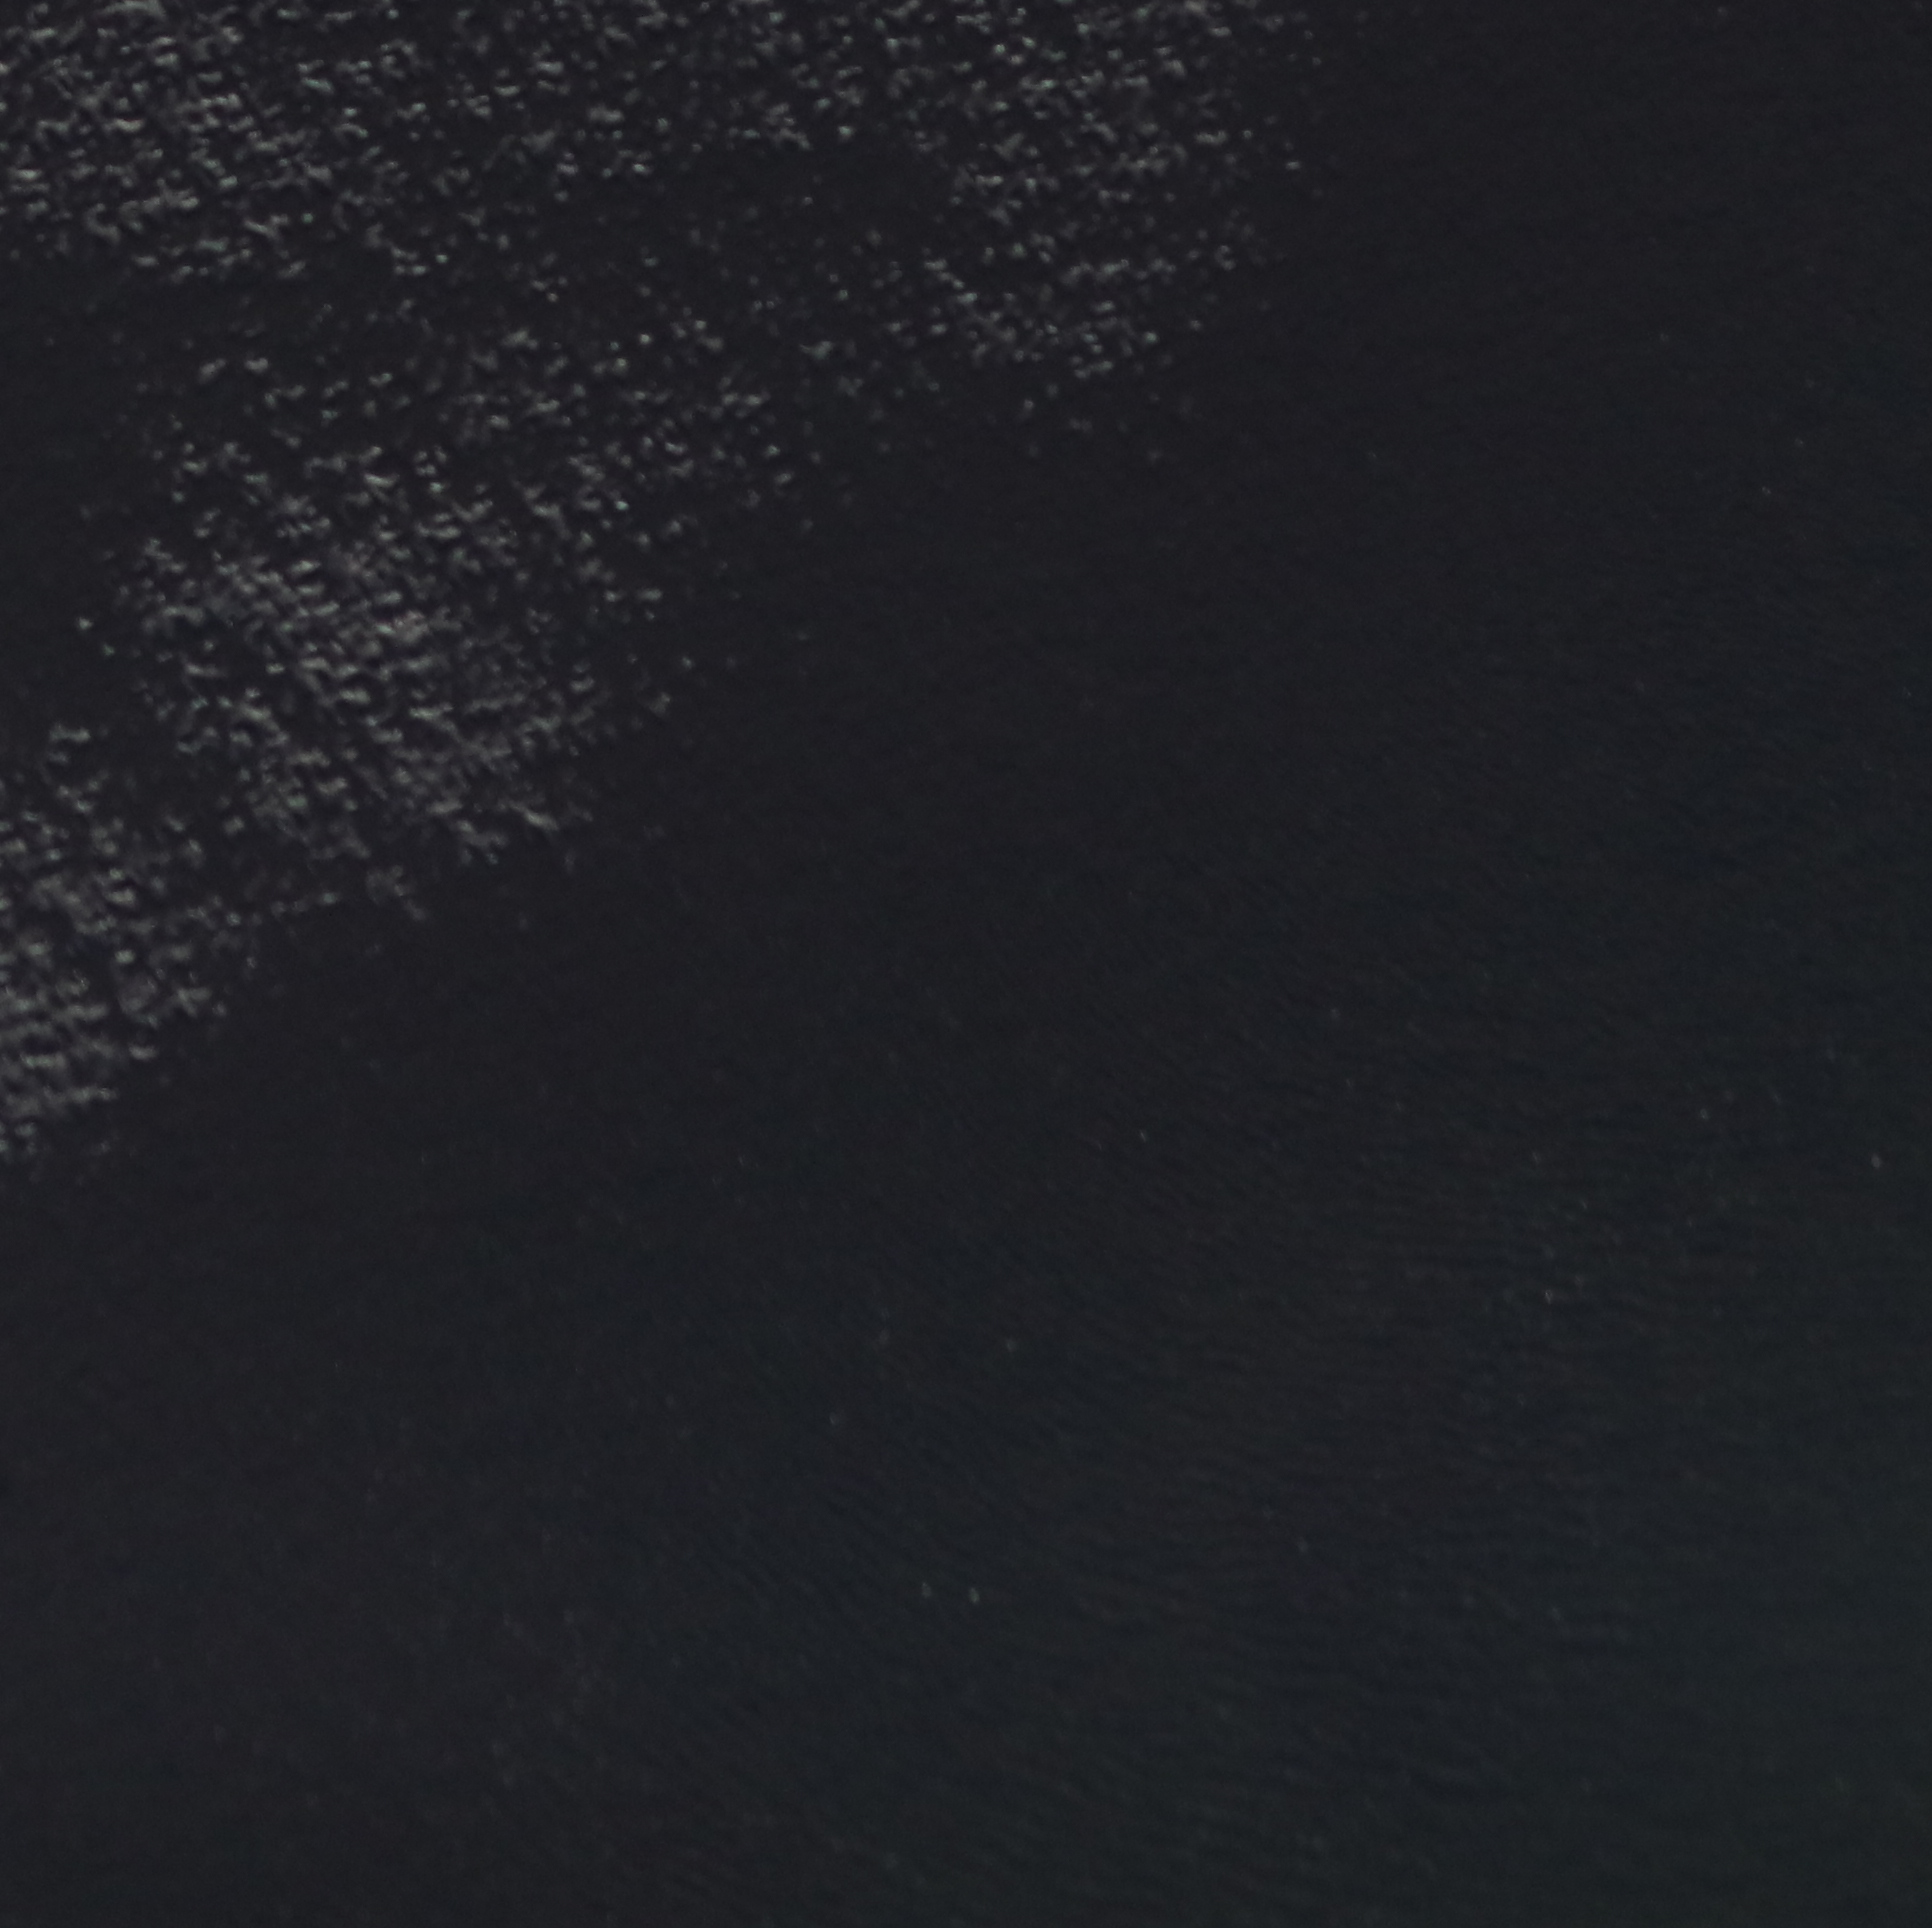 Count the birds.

0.